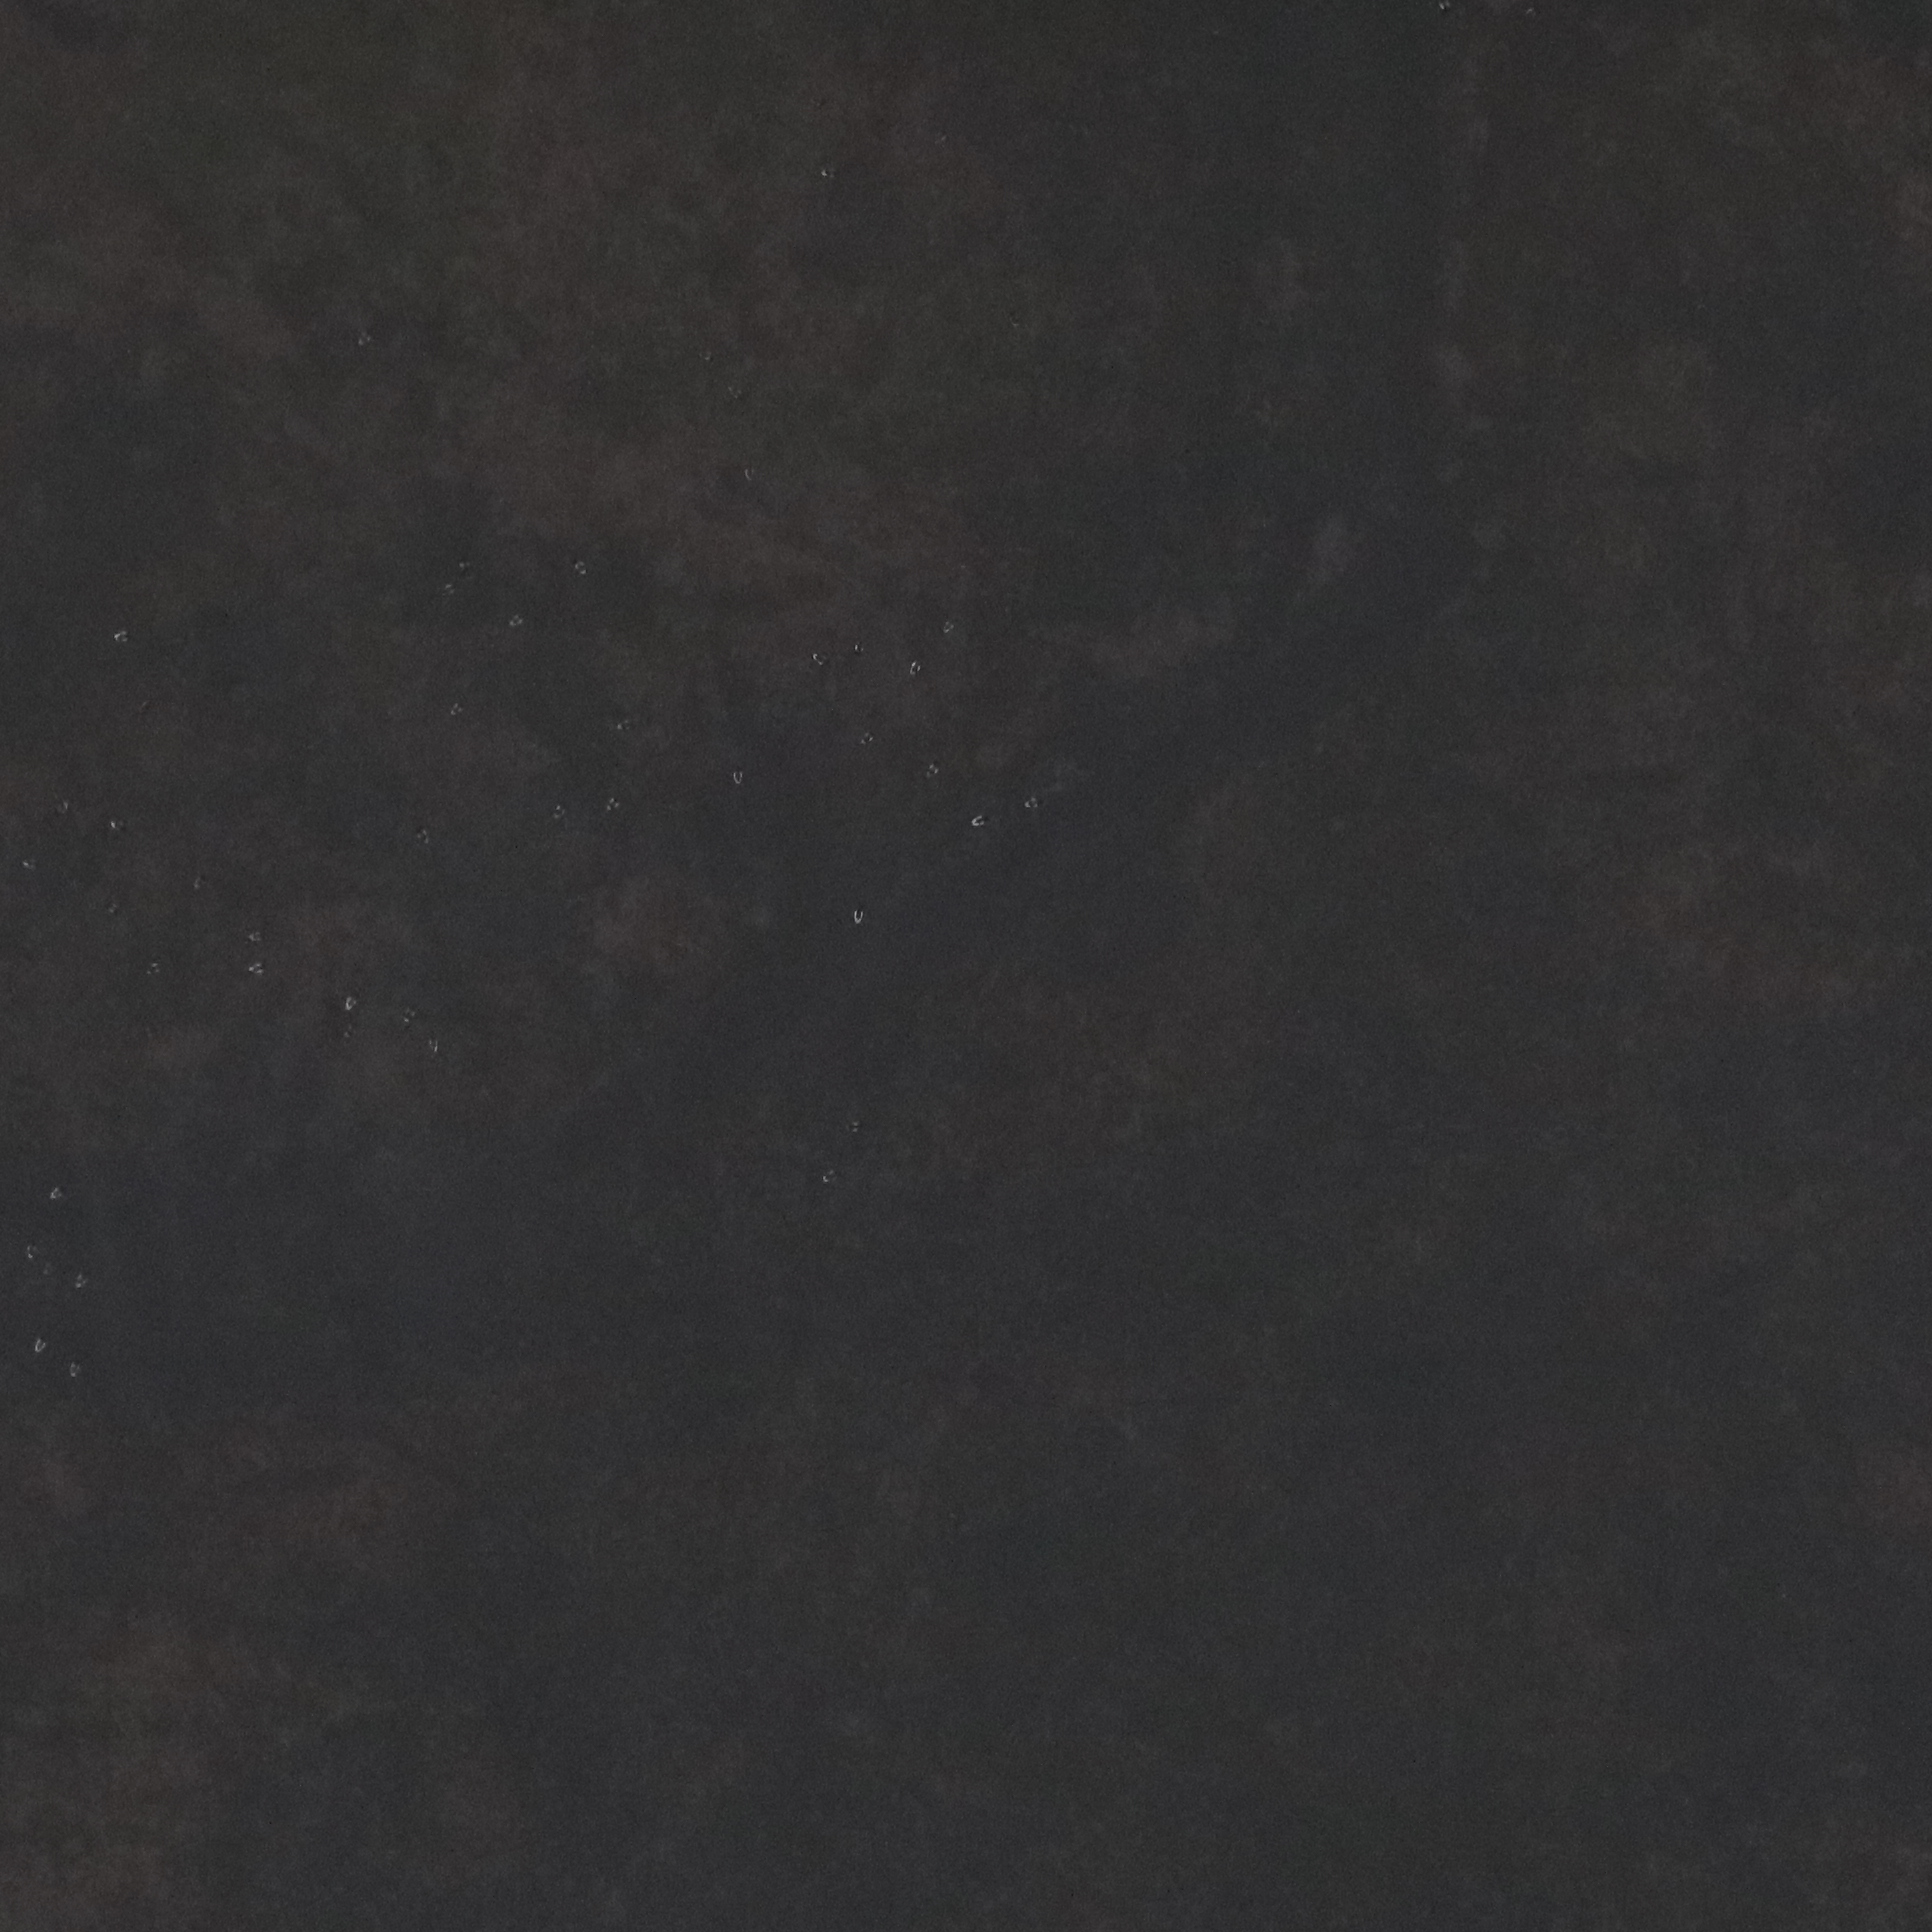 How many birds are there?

52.